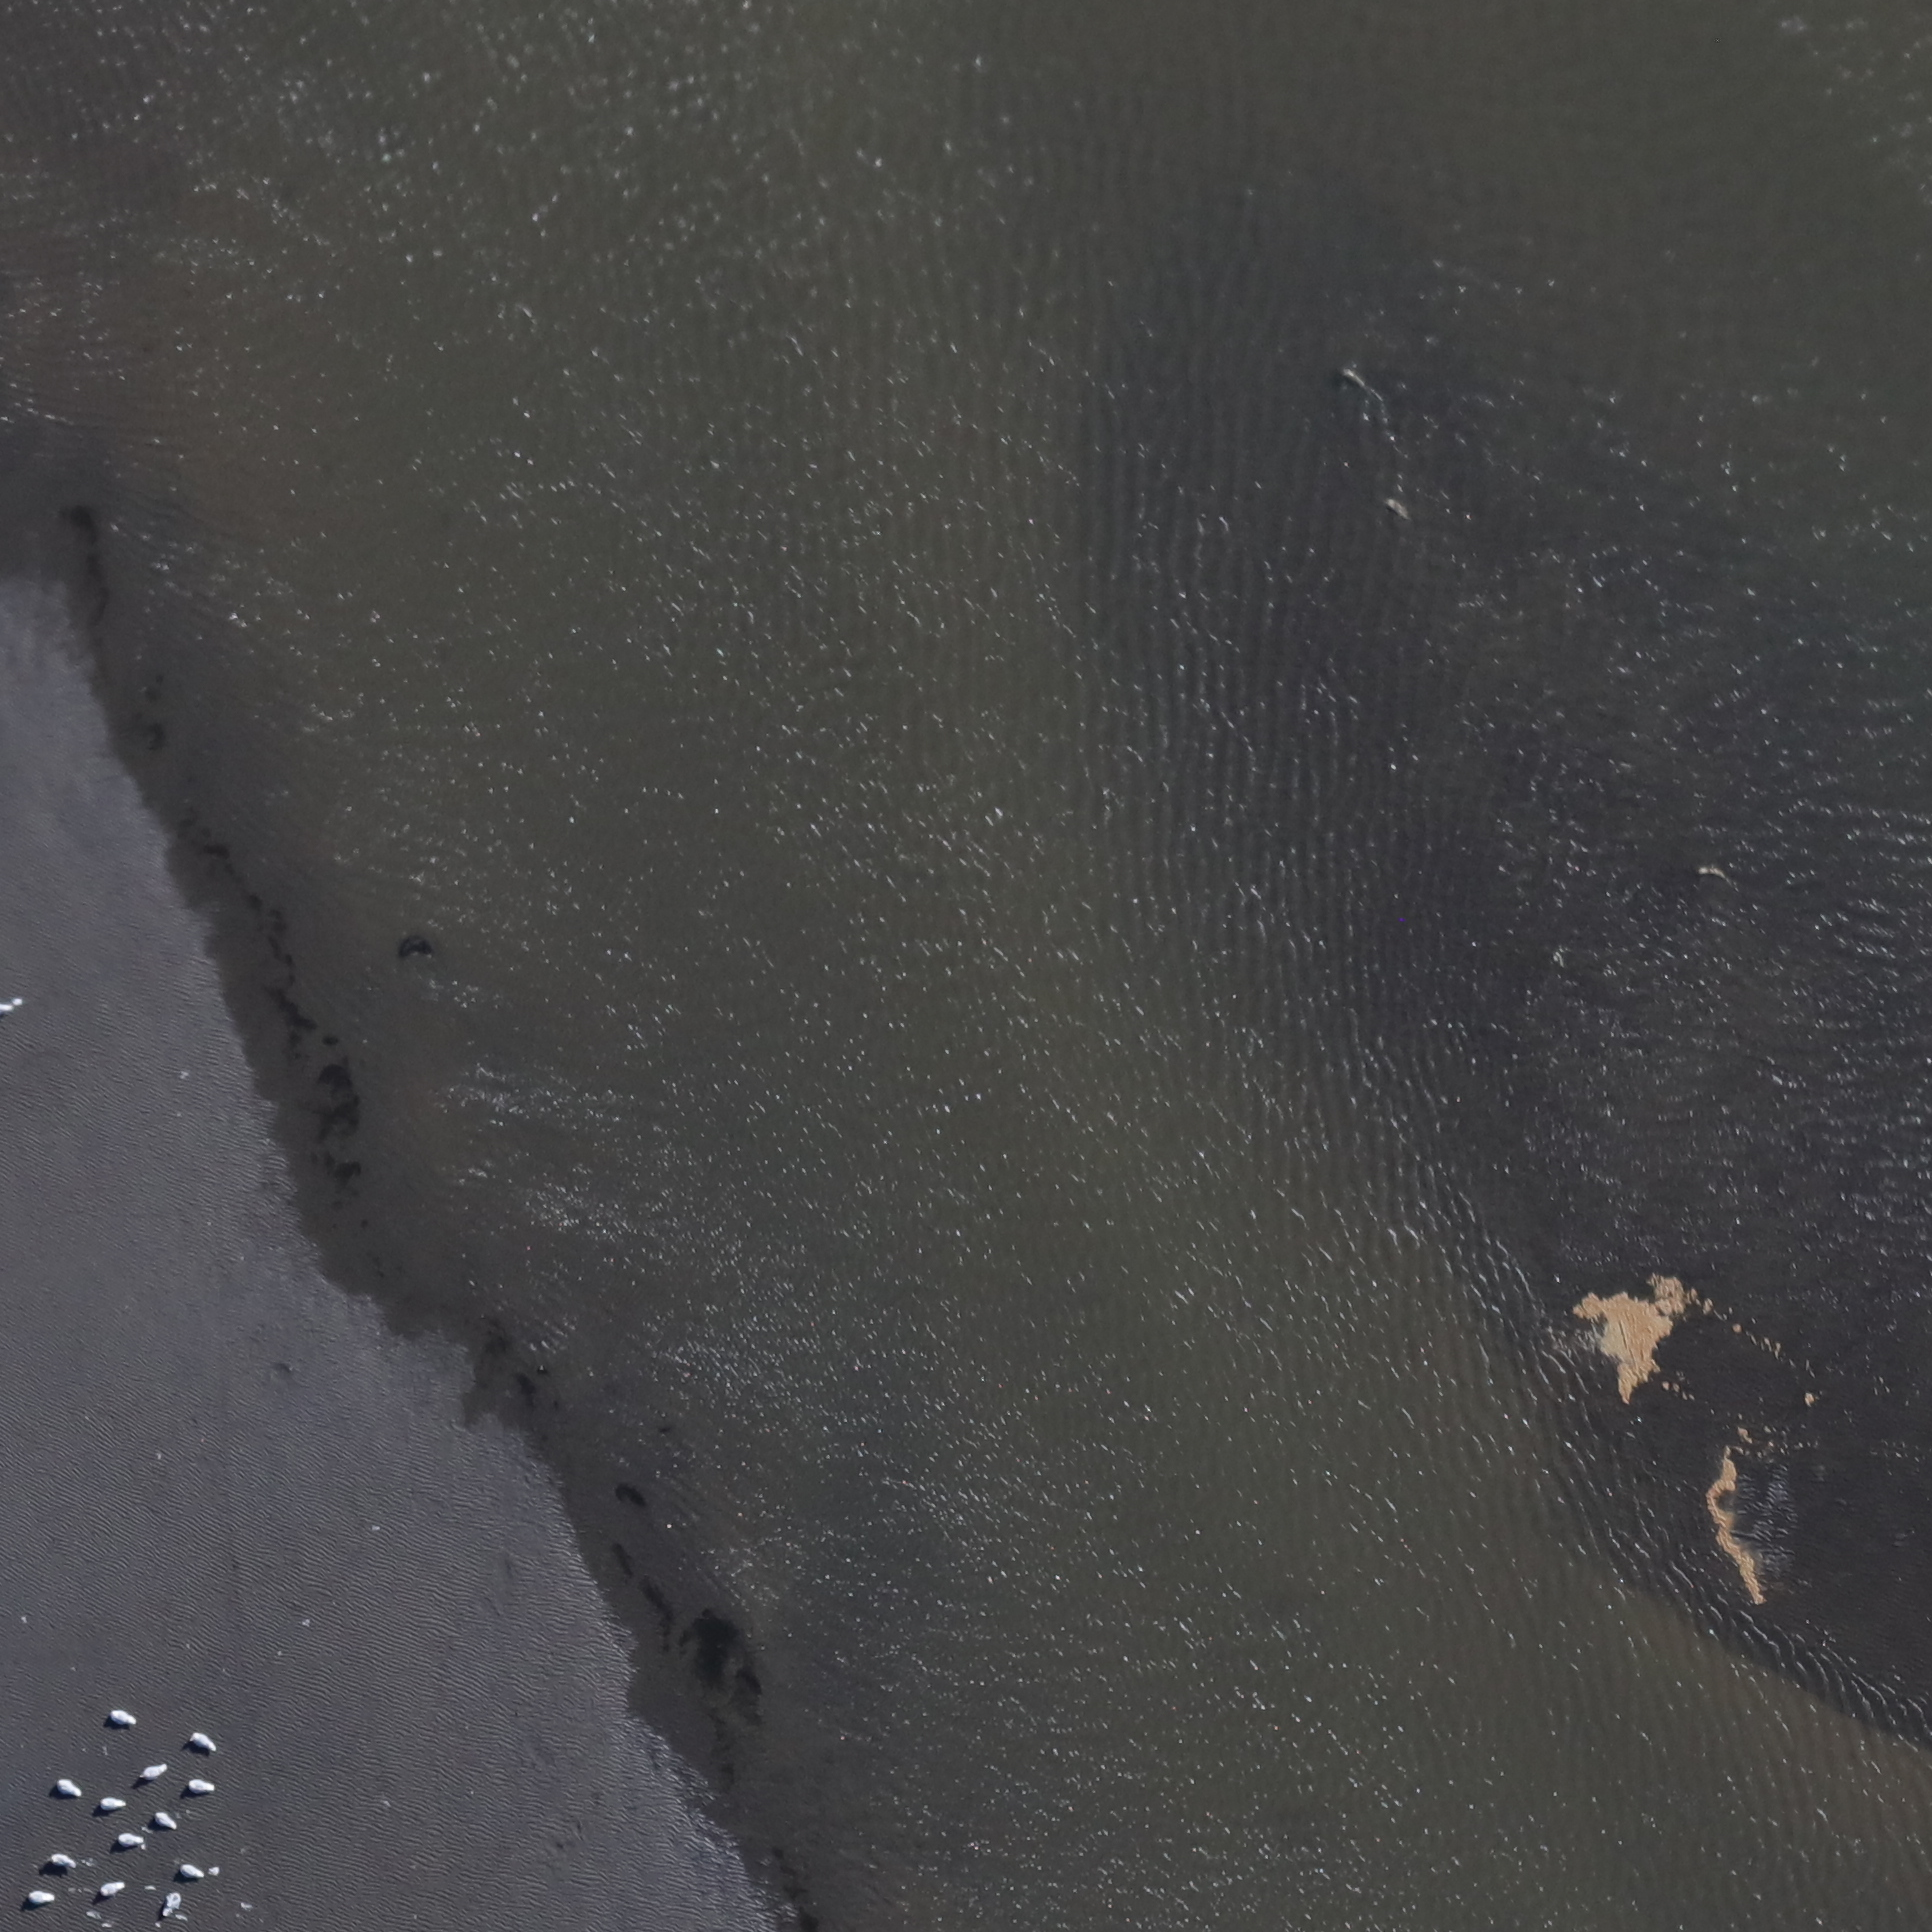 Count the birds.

13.